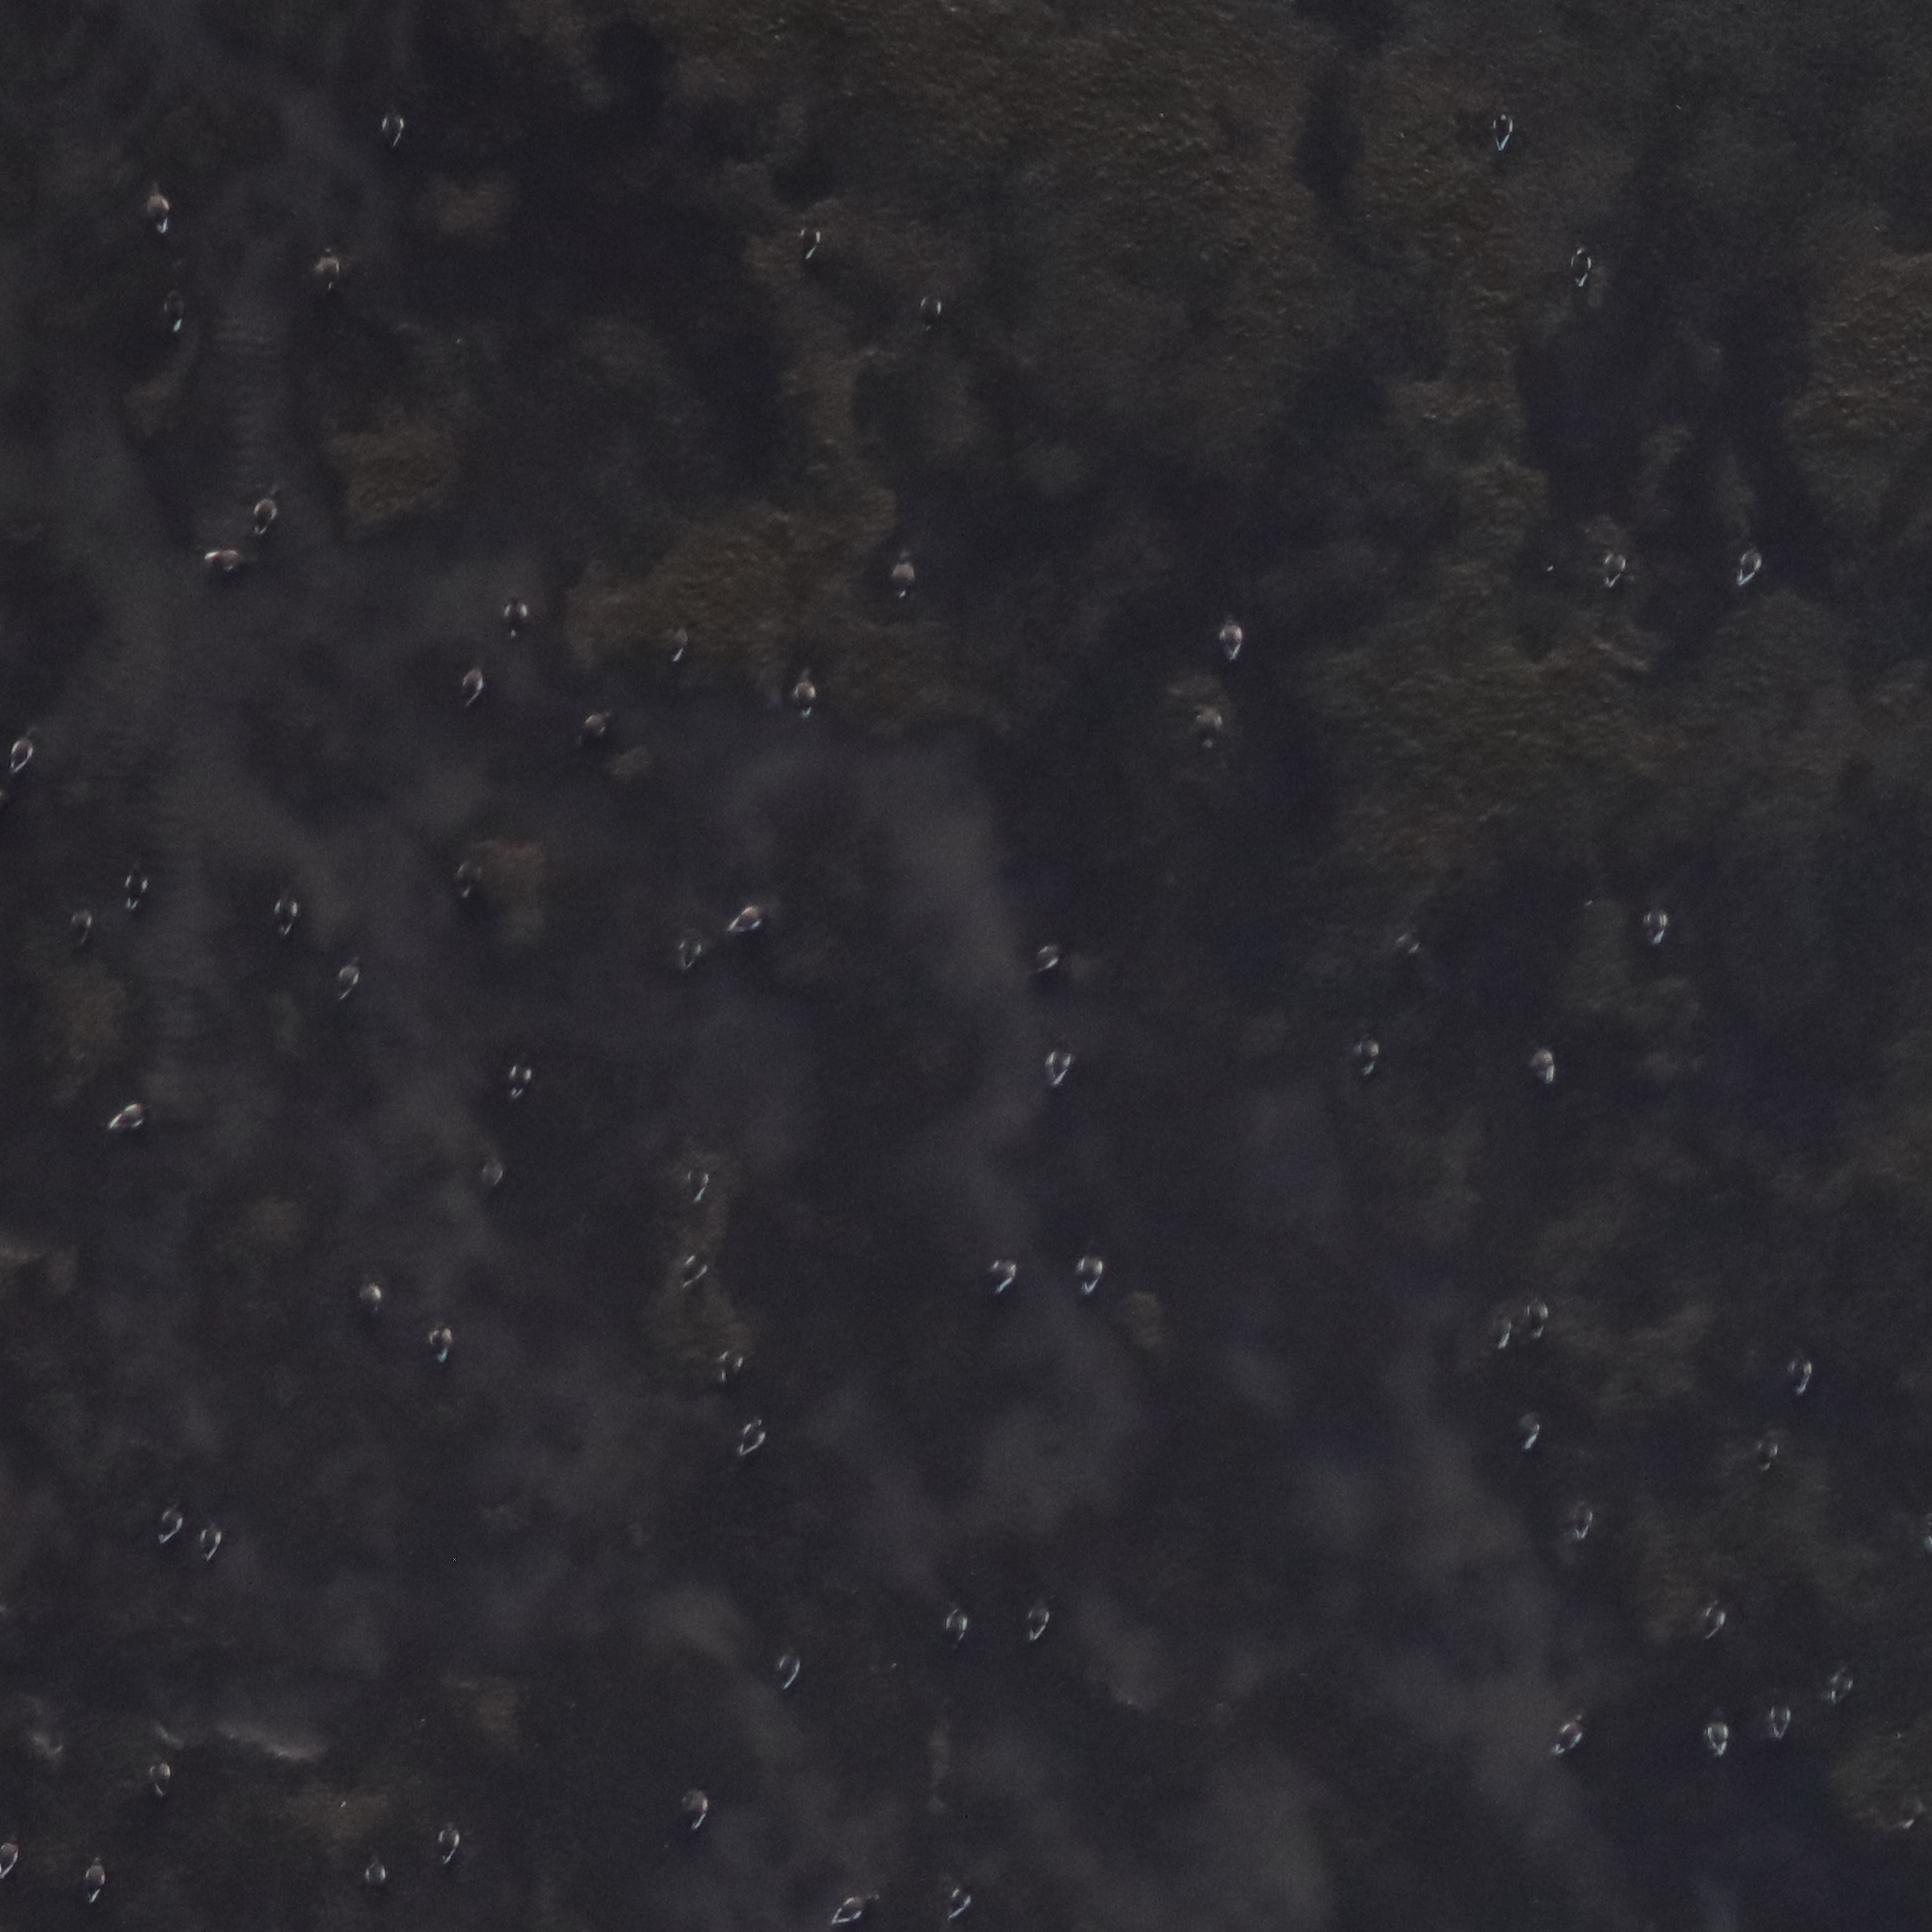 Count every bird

68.